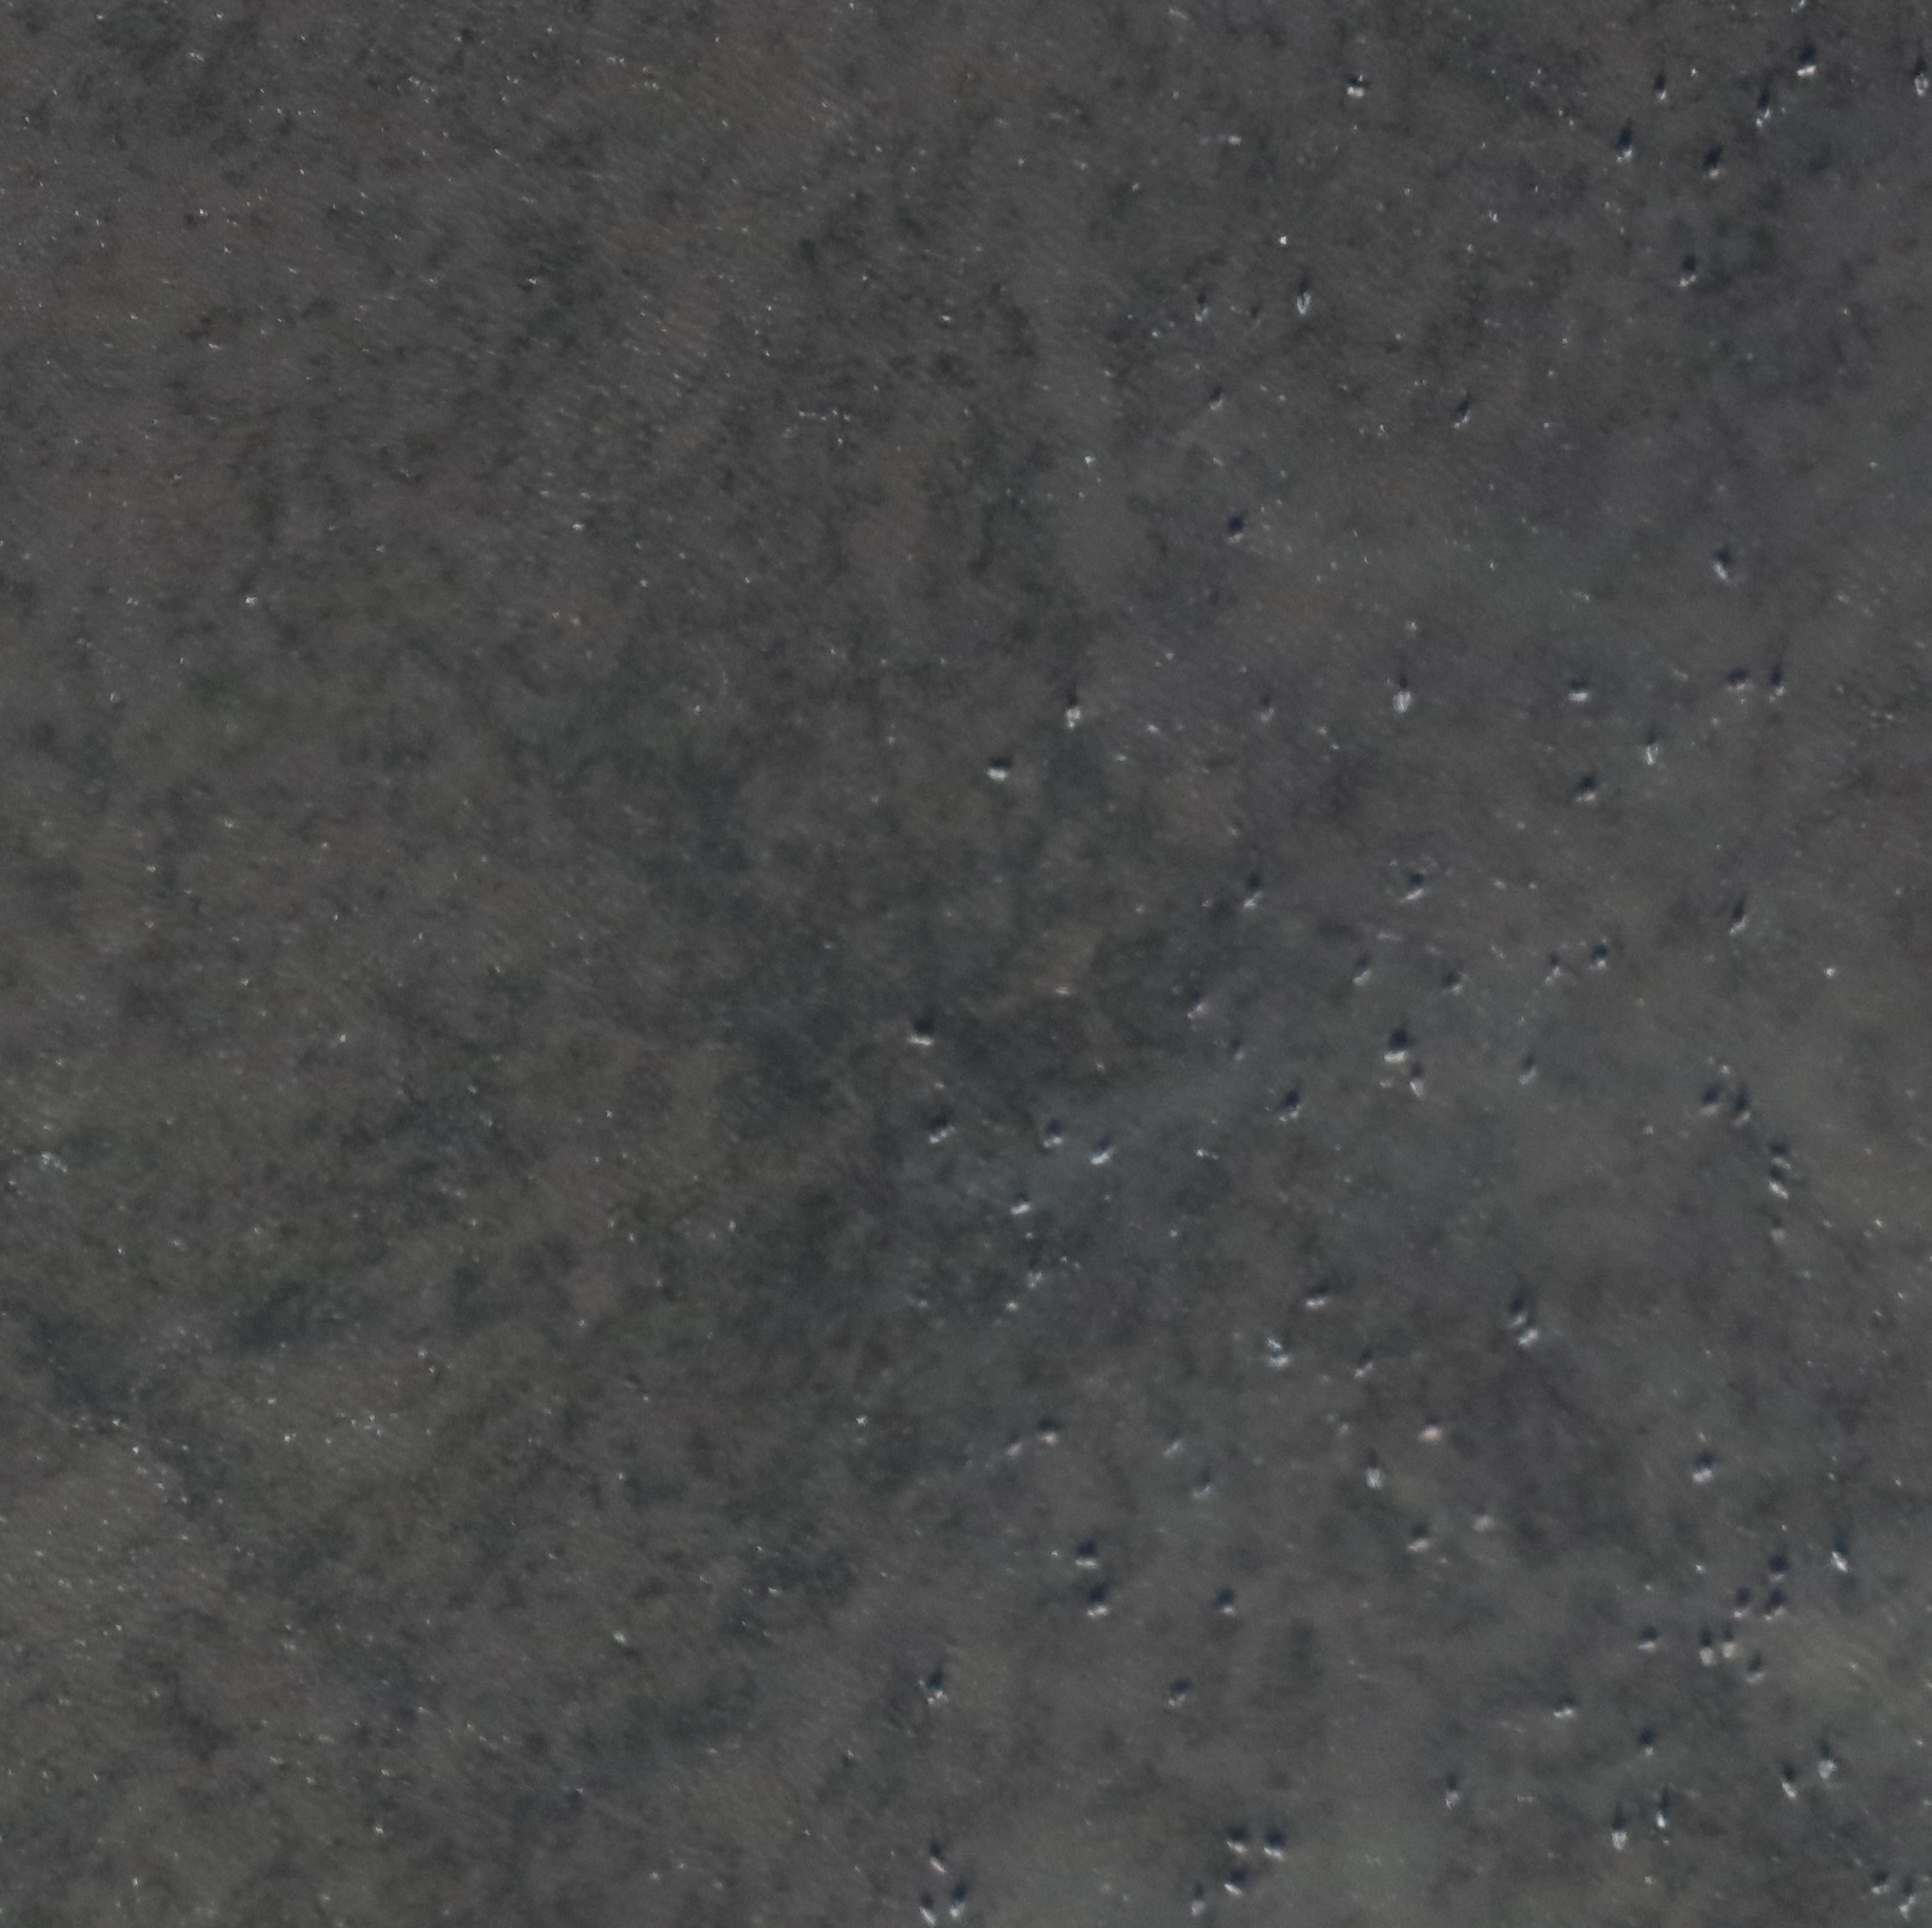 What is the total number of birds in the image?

91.